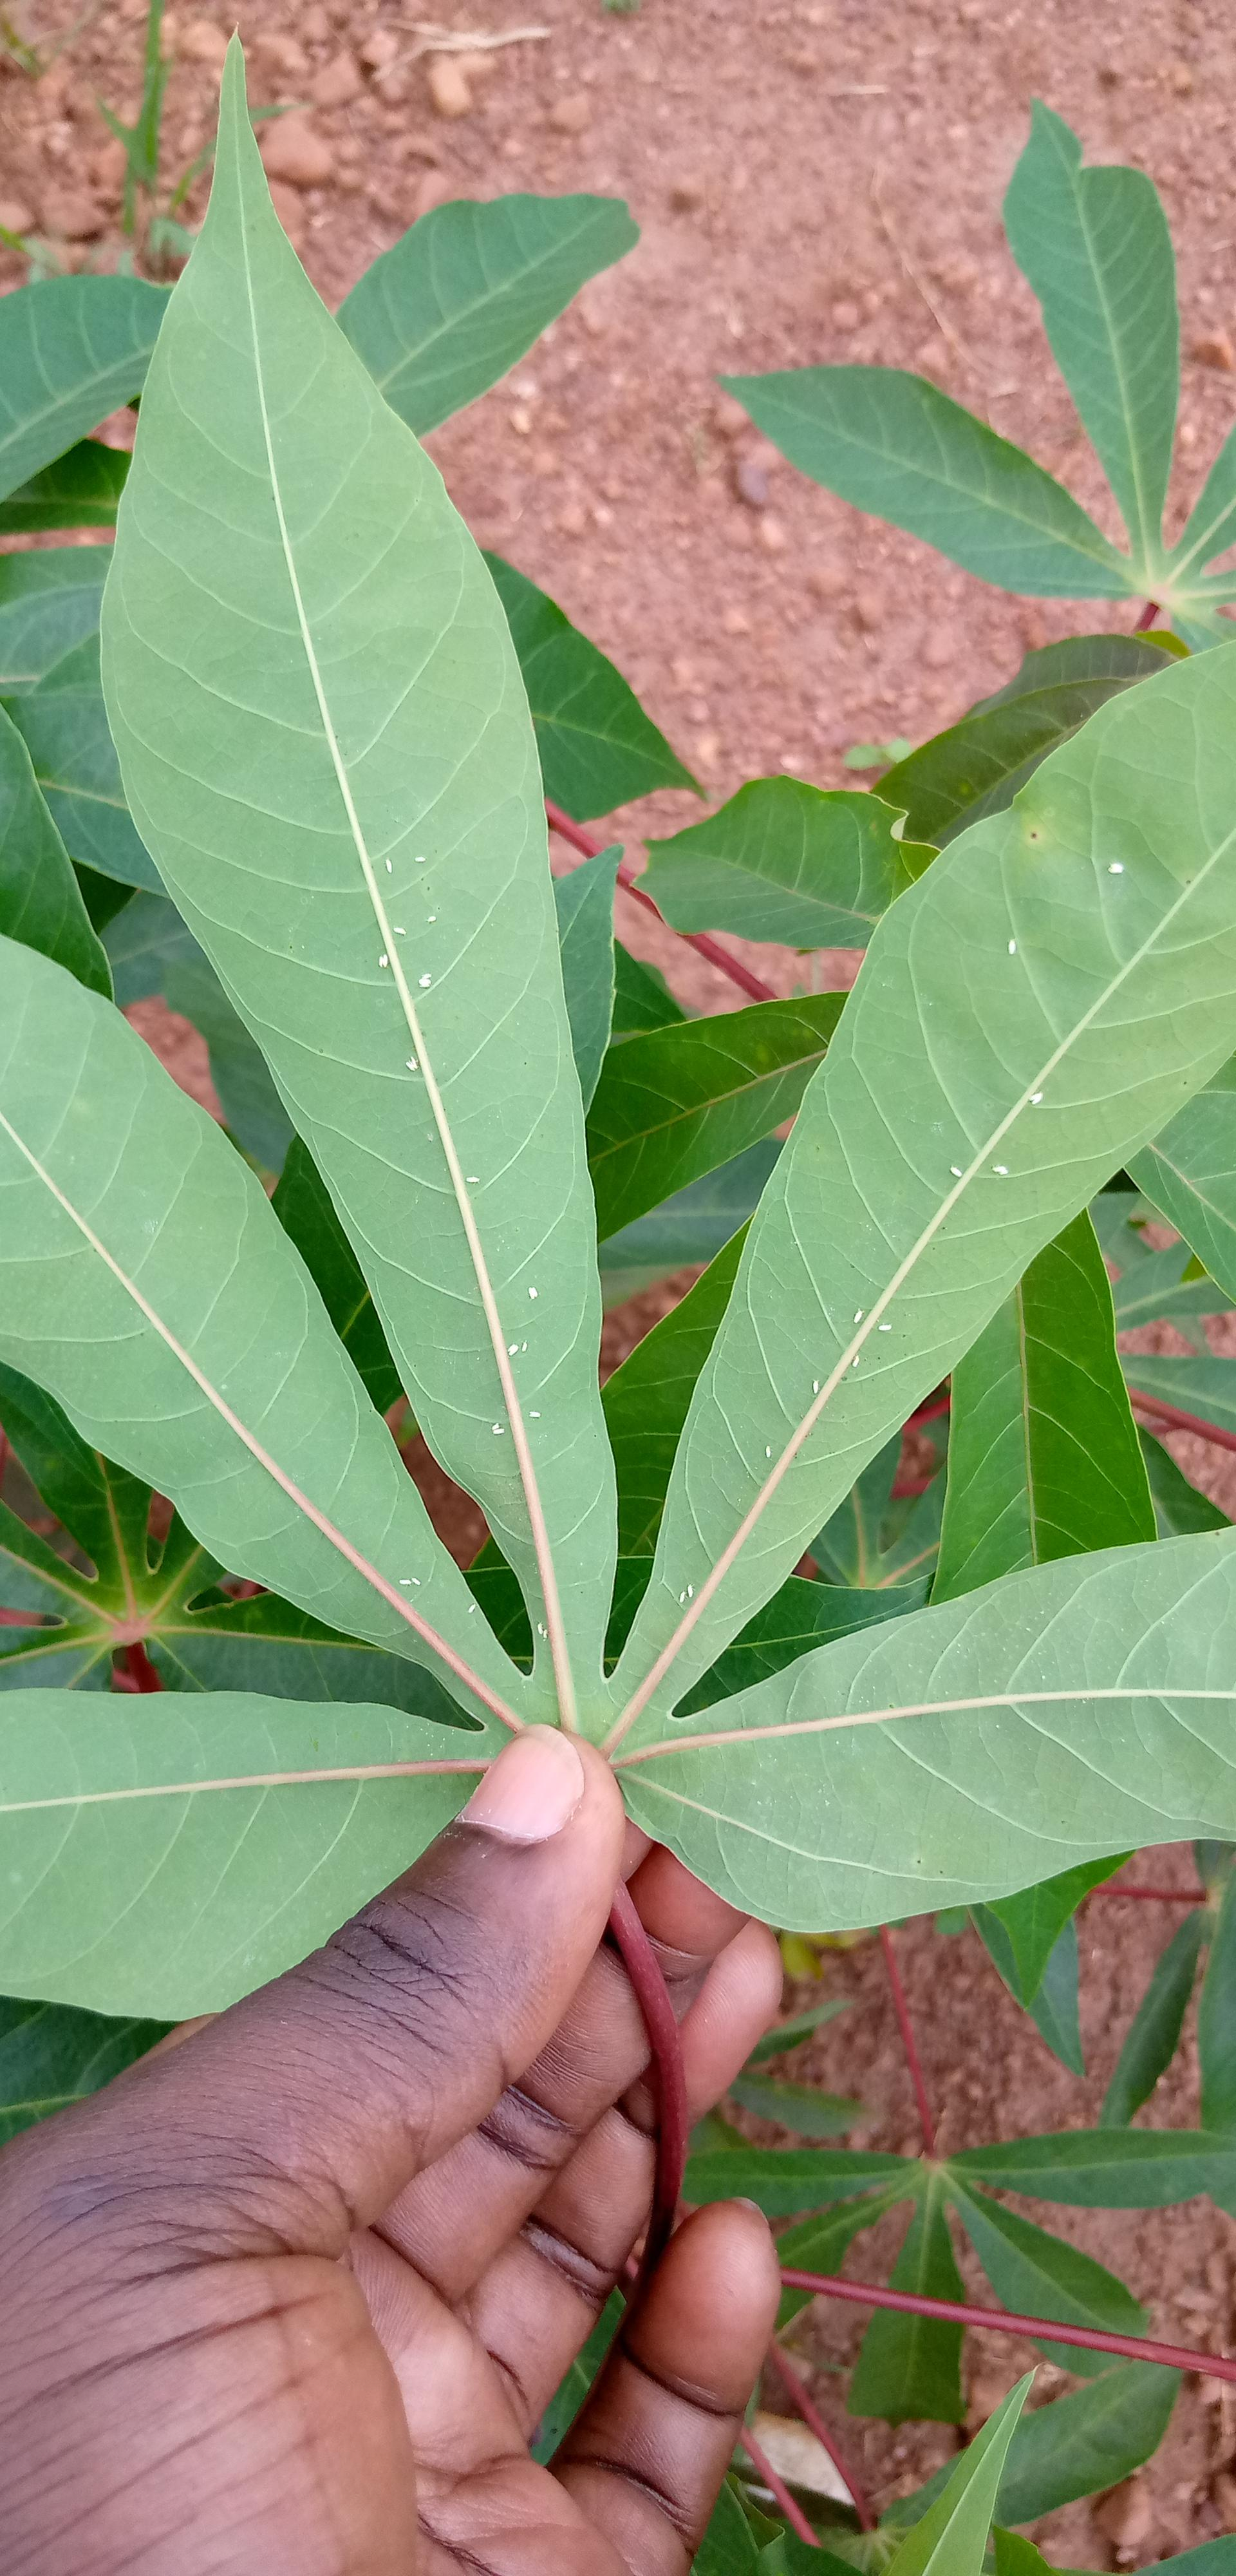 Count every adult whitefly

36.